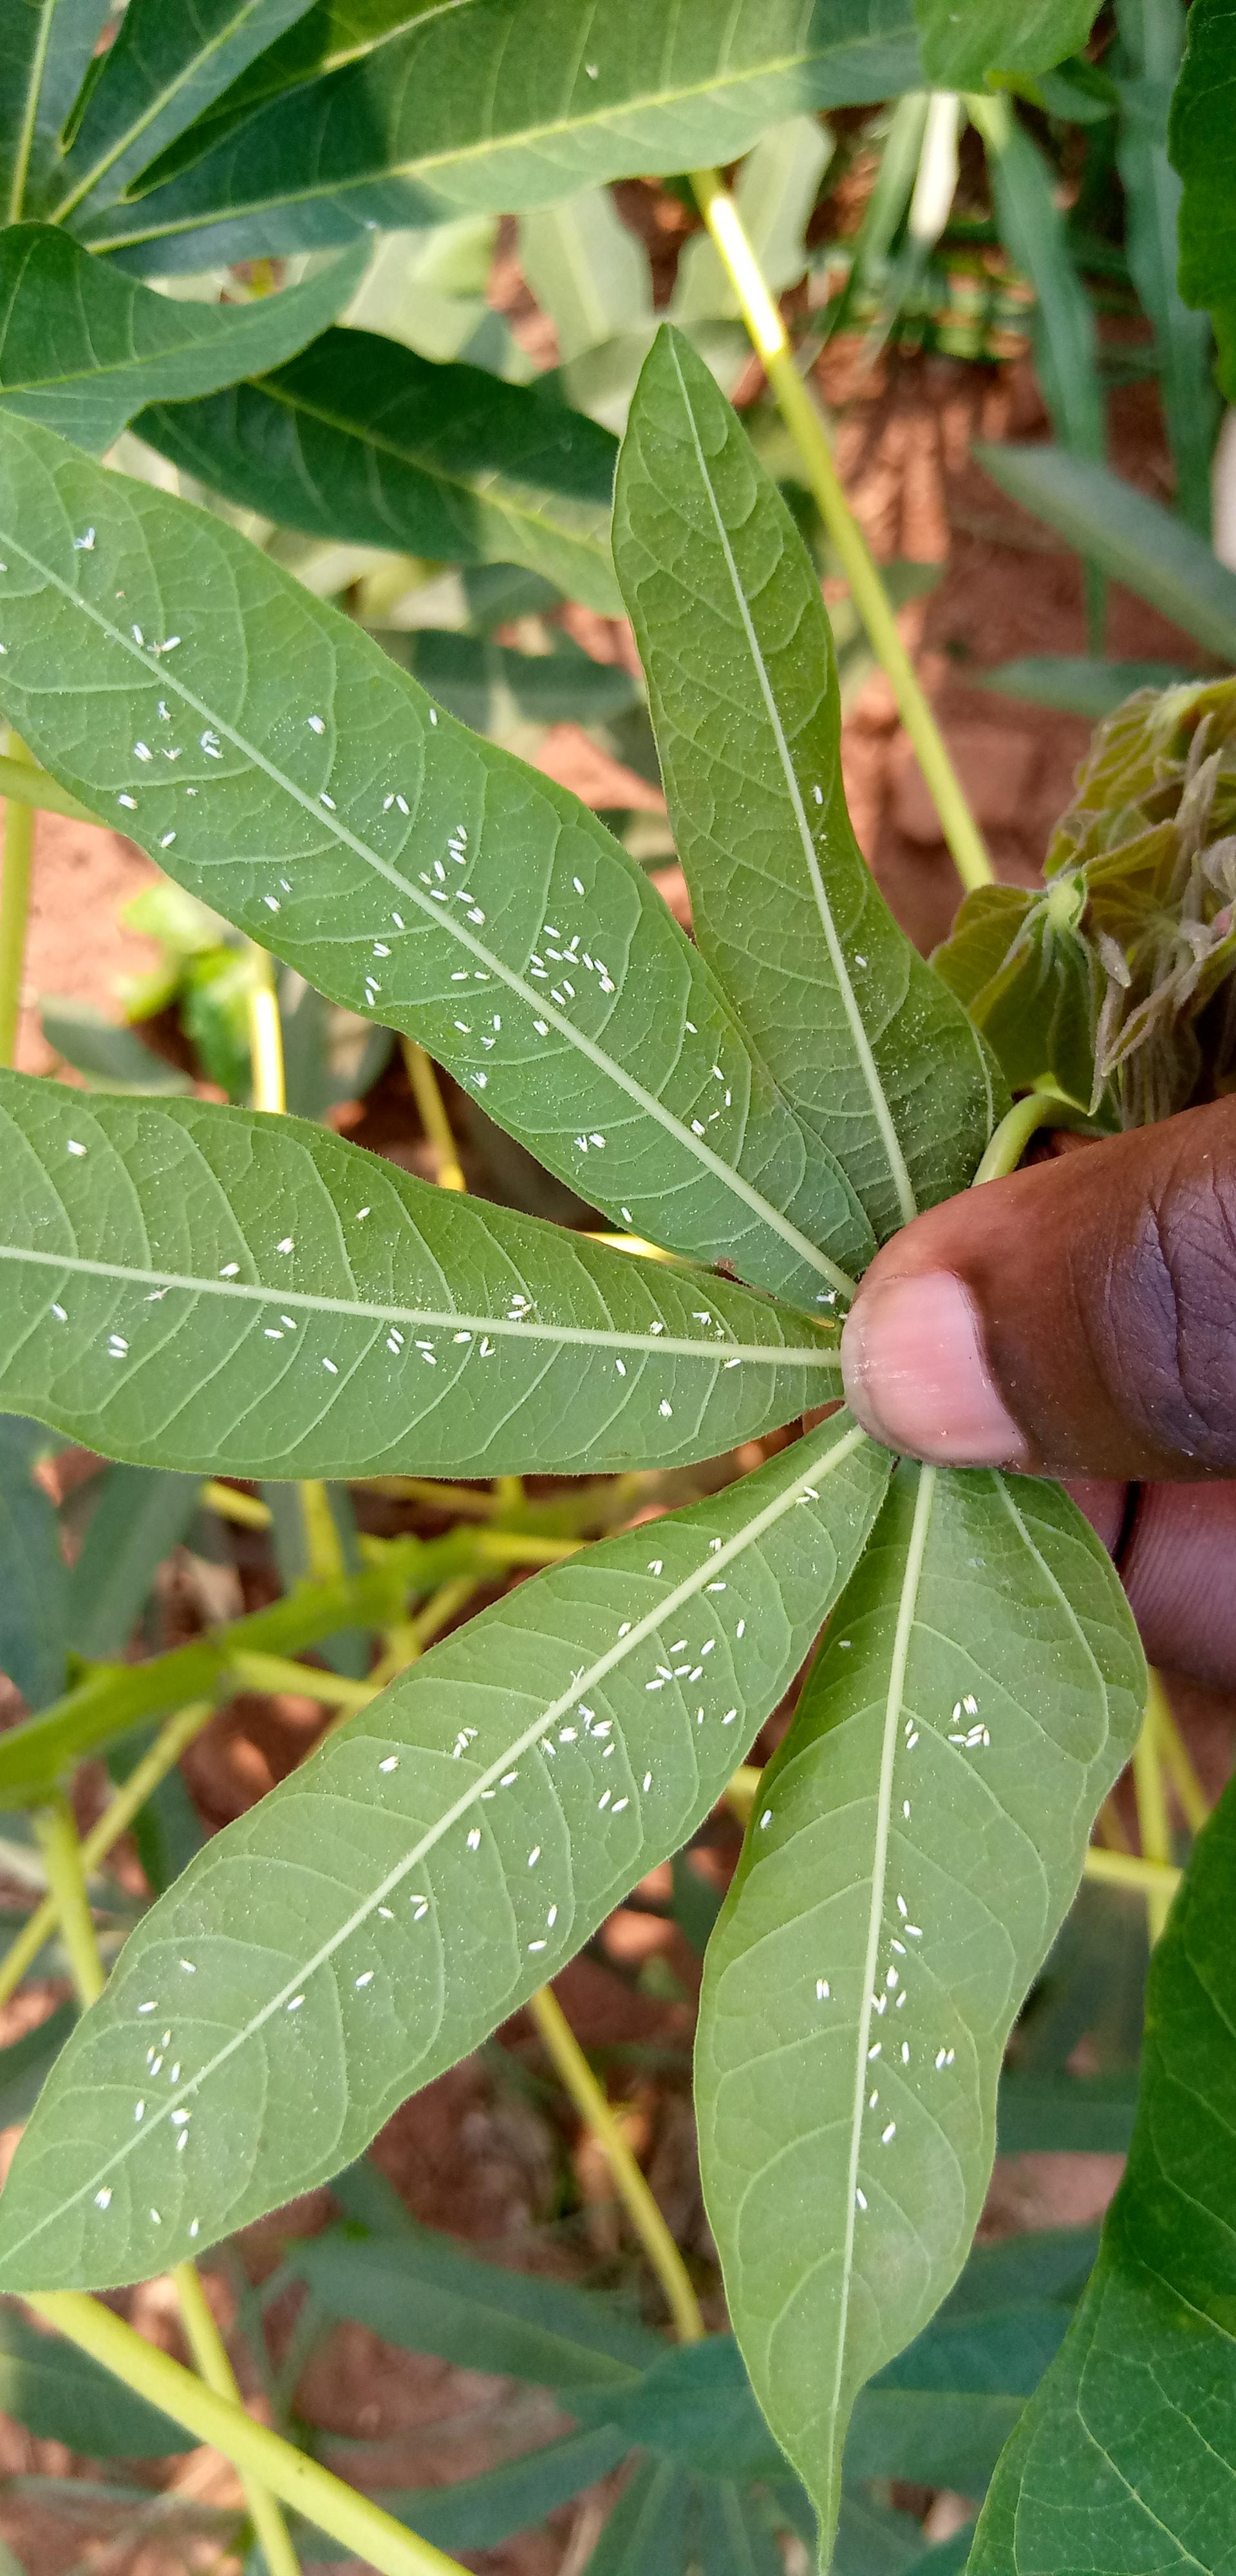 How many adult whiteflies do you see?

161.